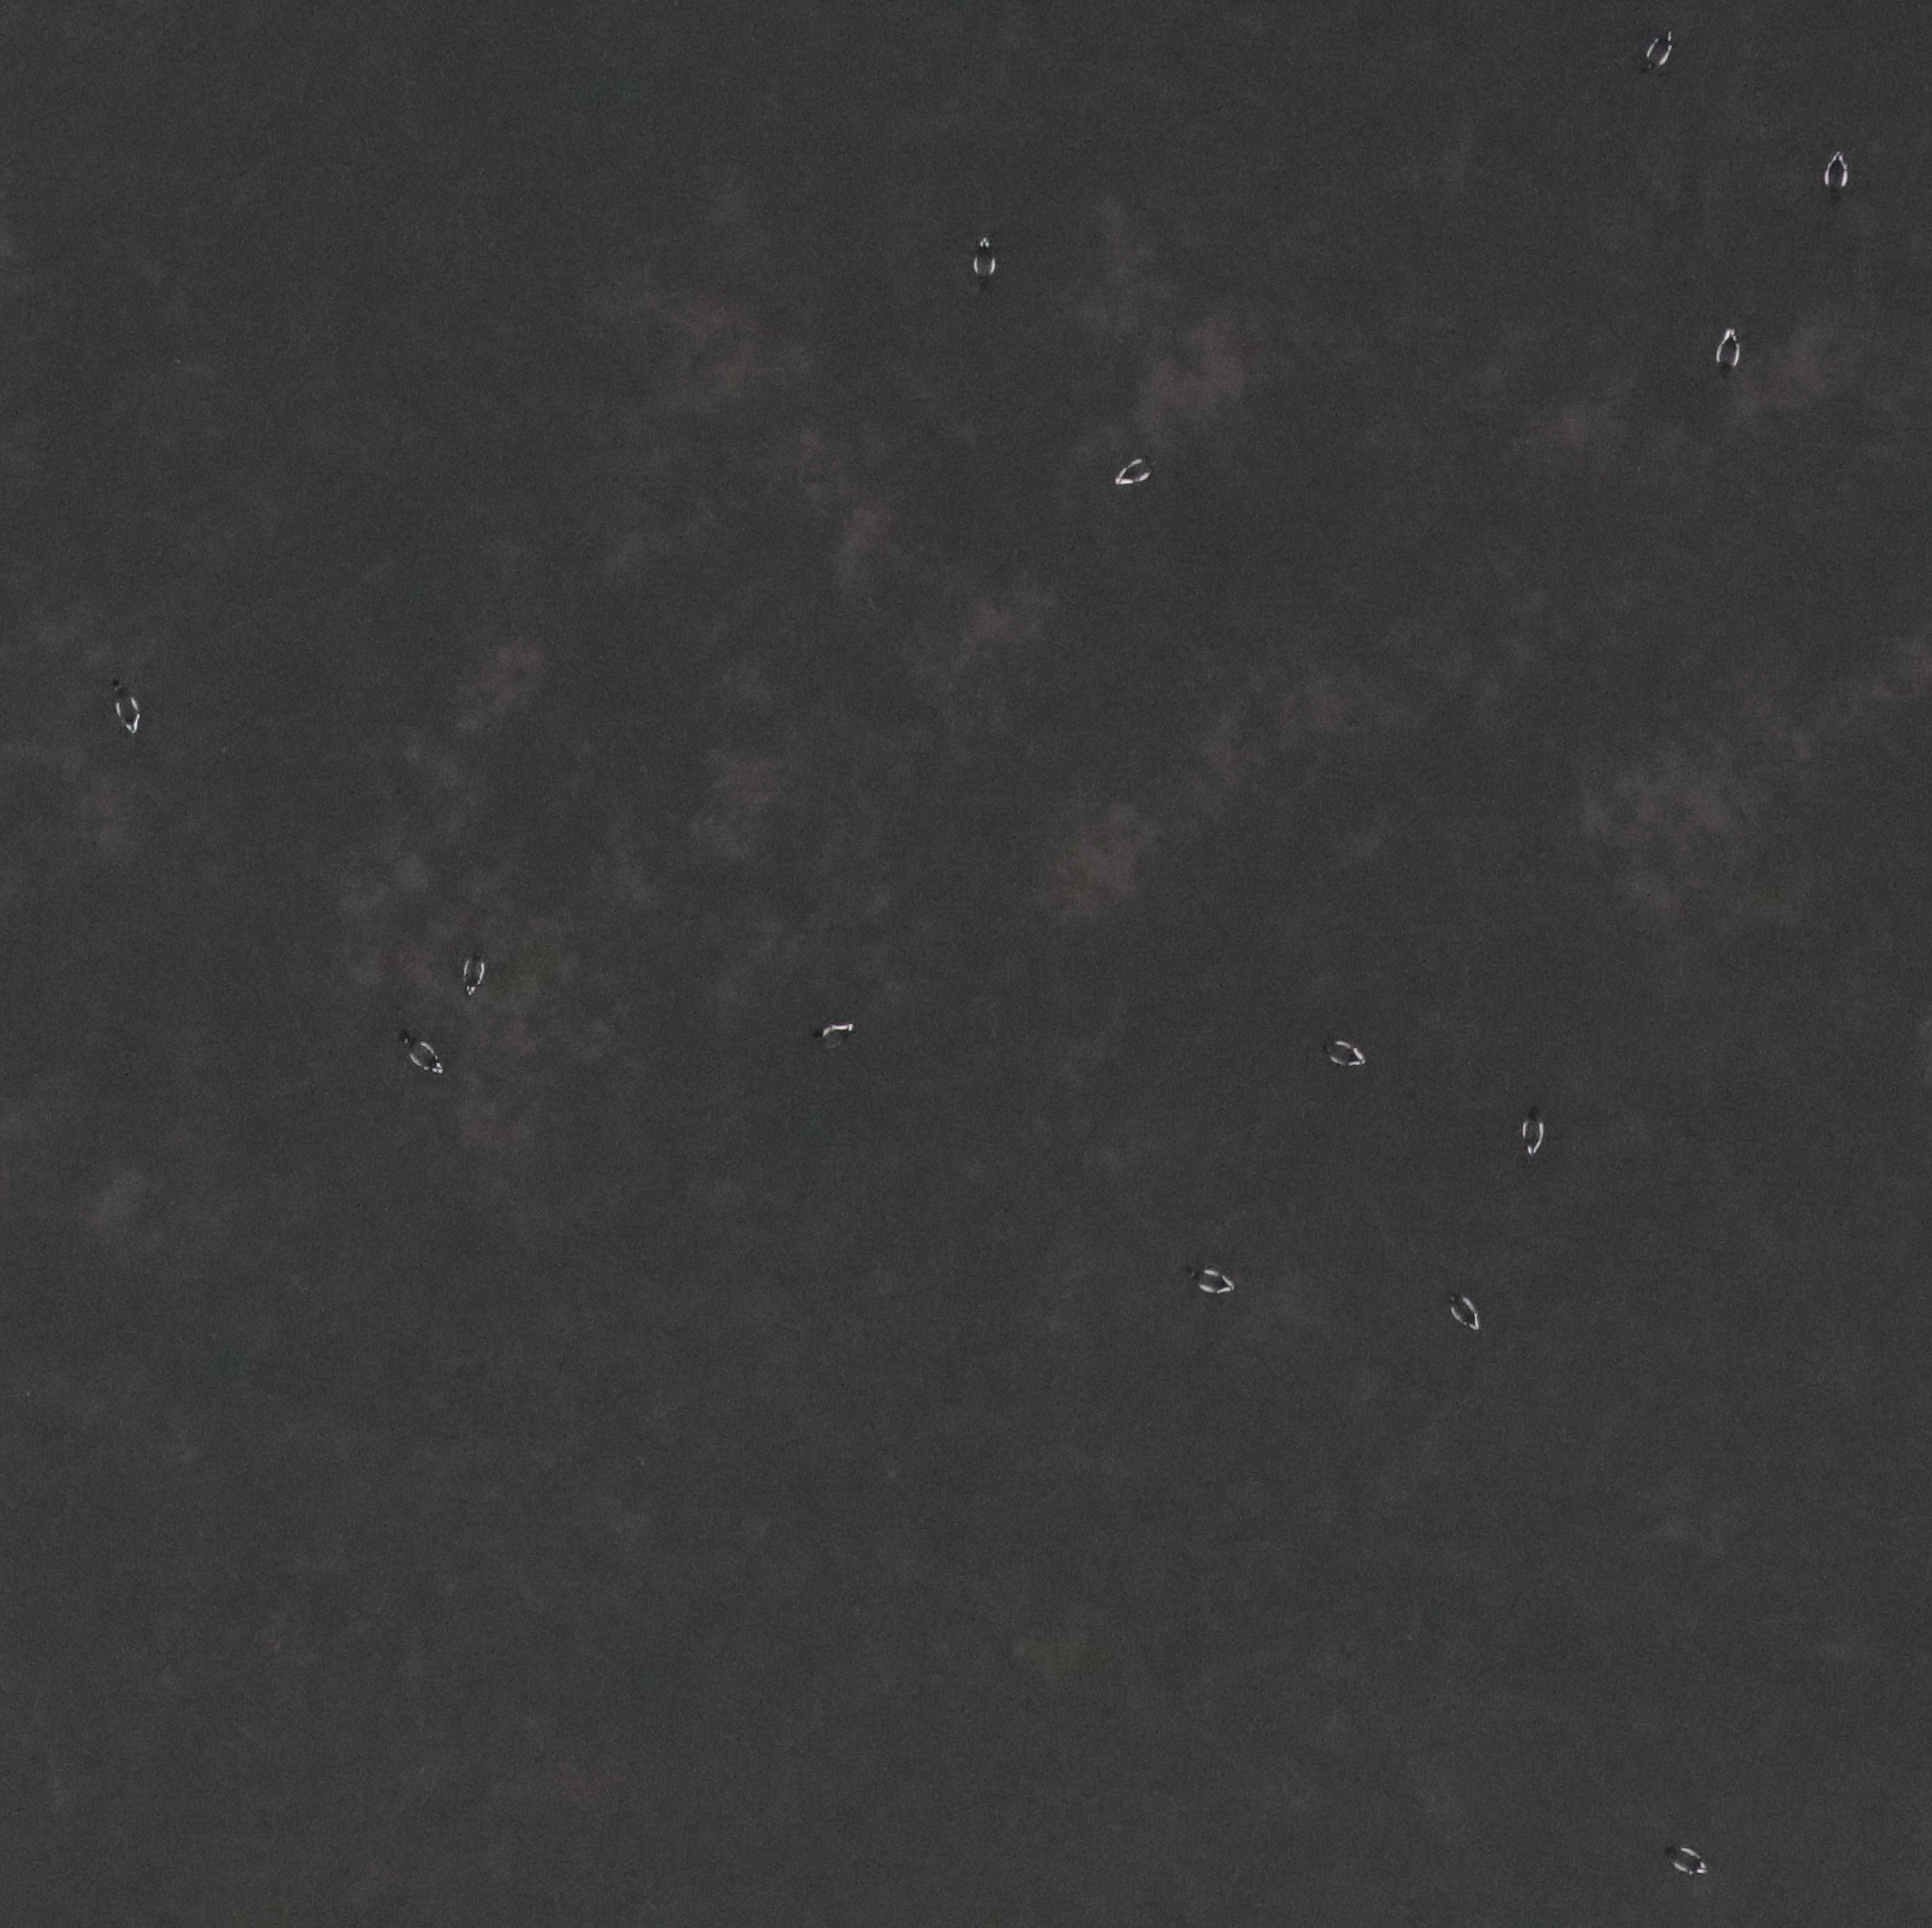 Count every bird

14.